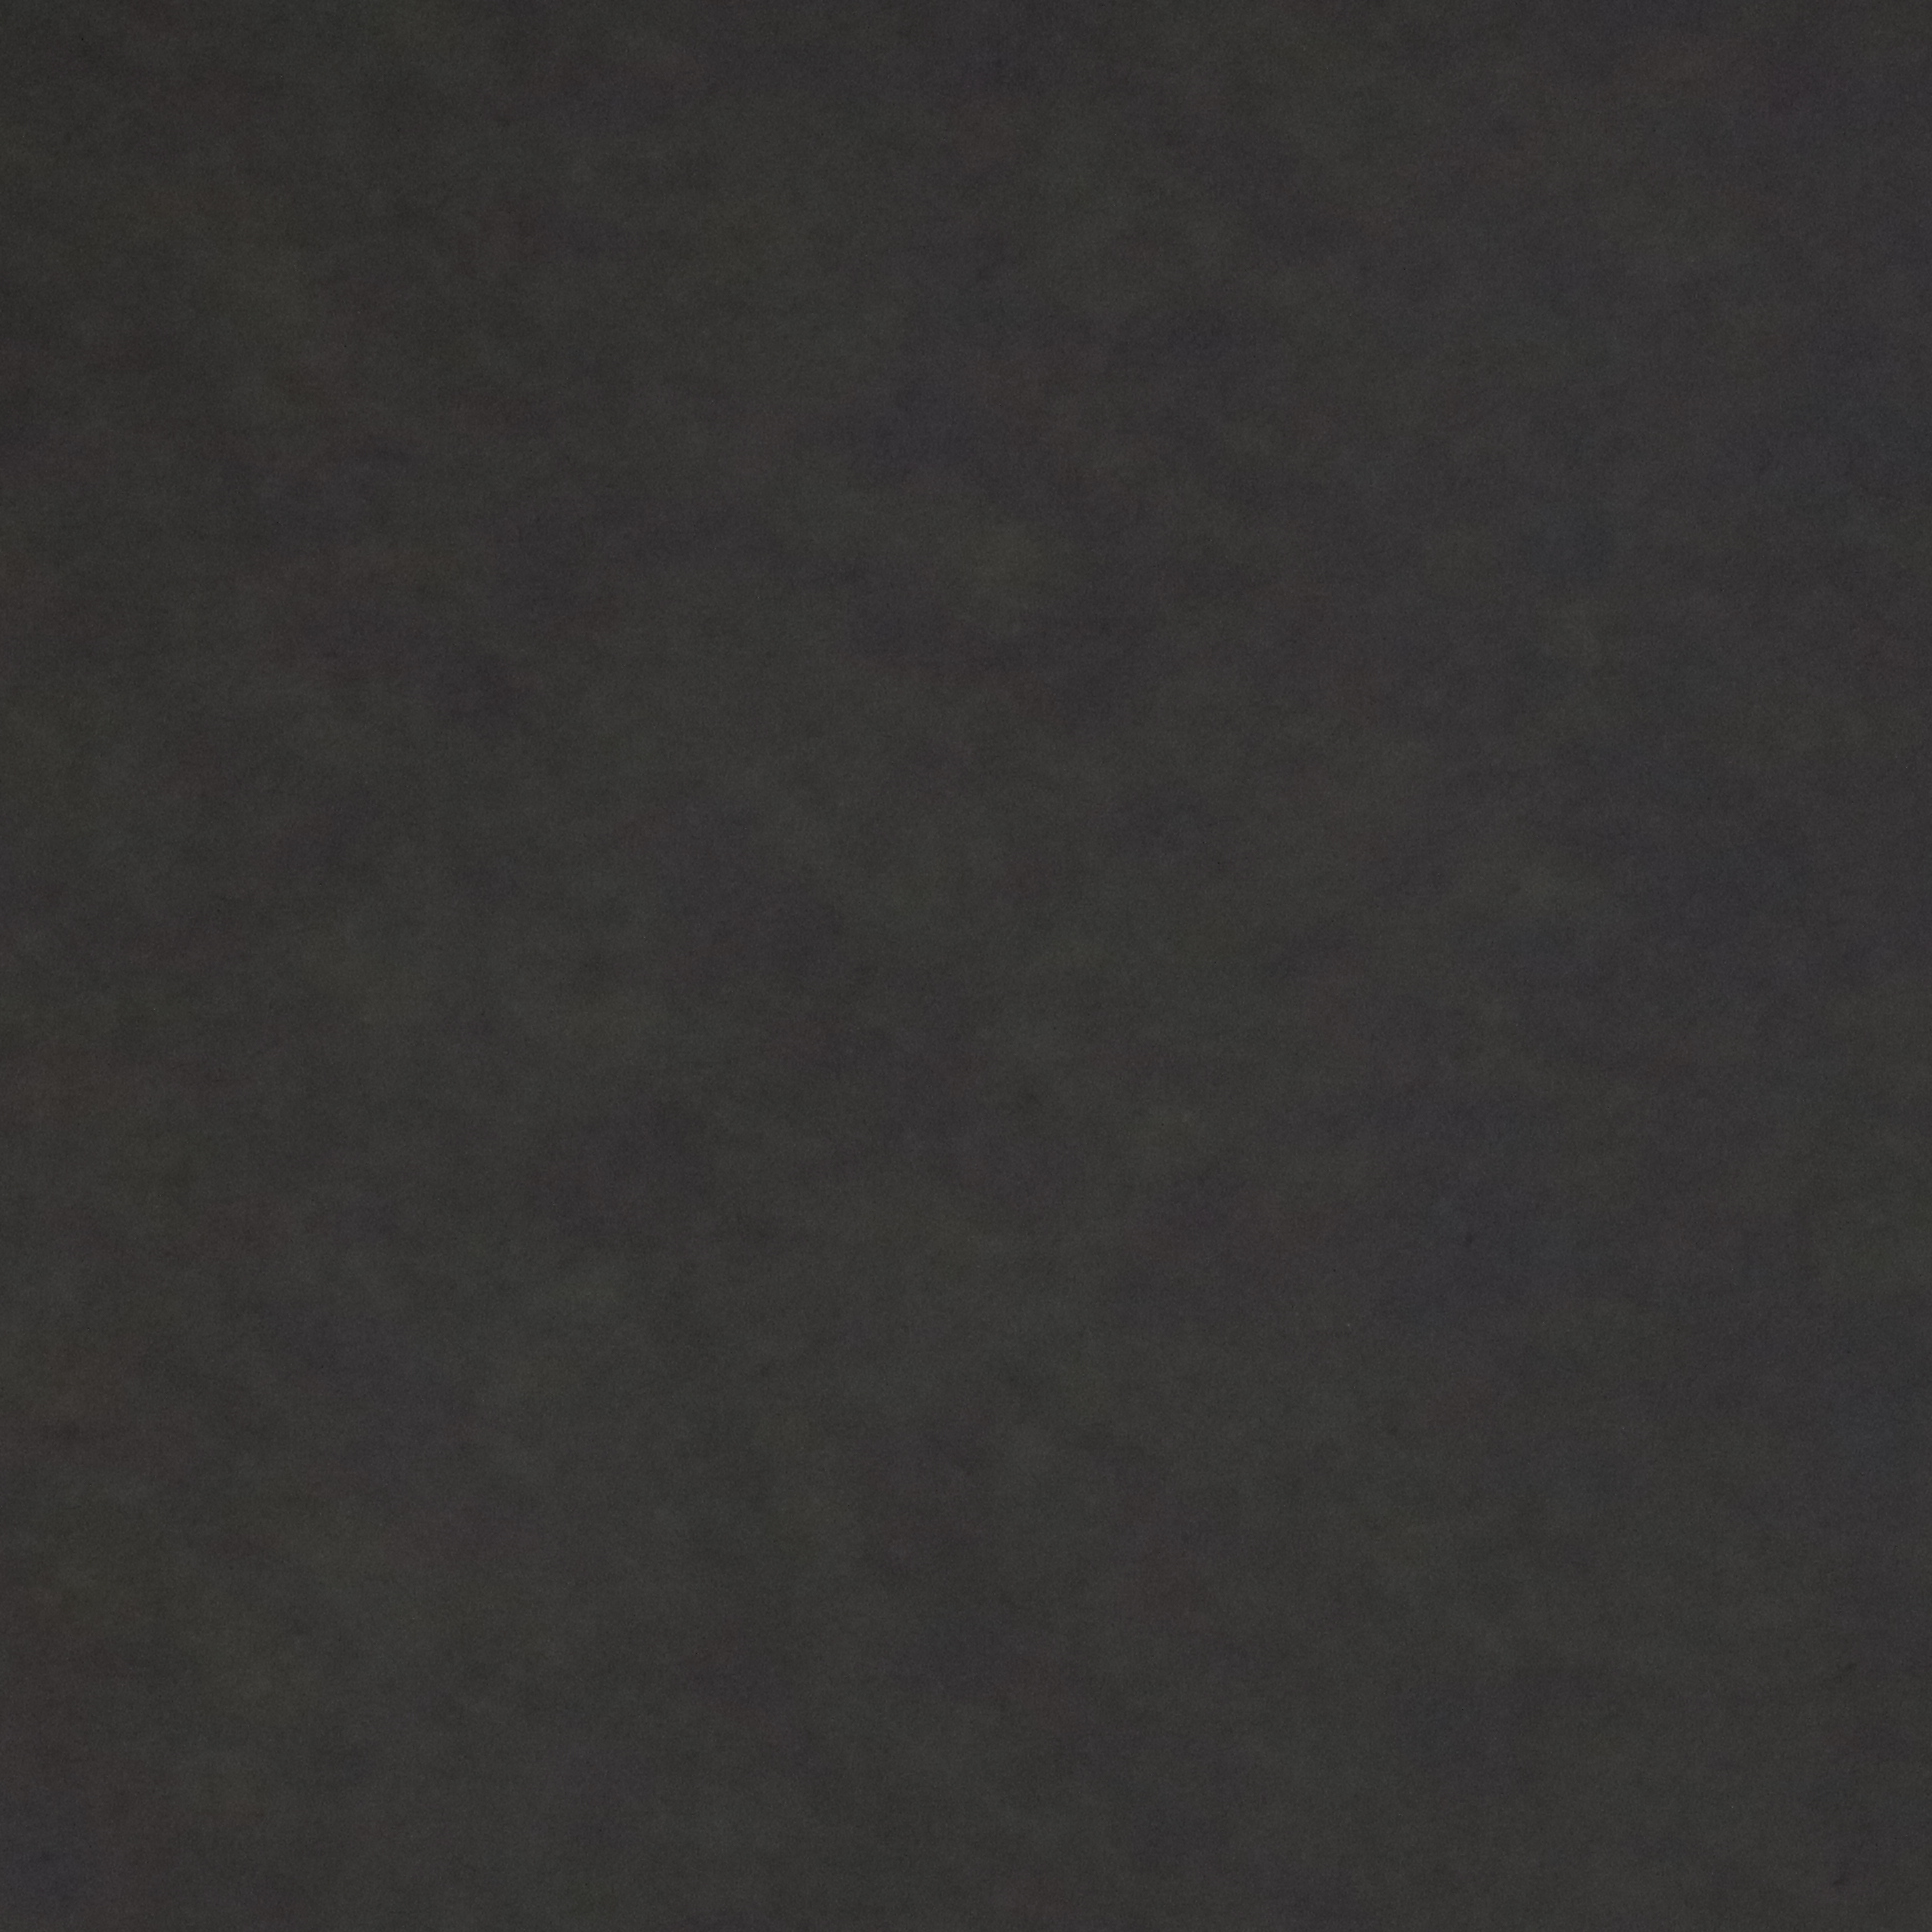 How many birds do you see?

0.